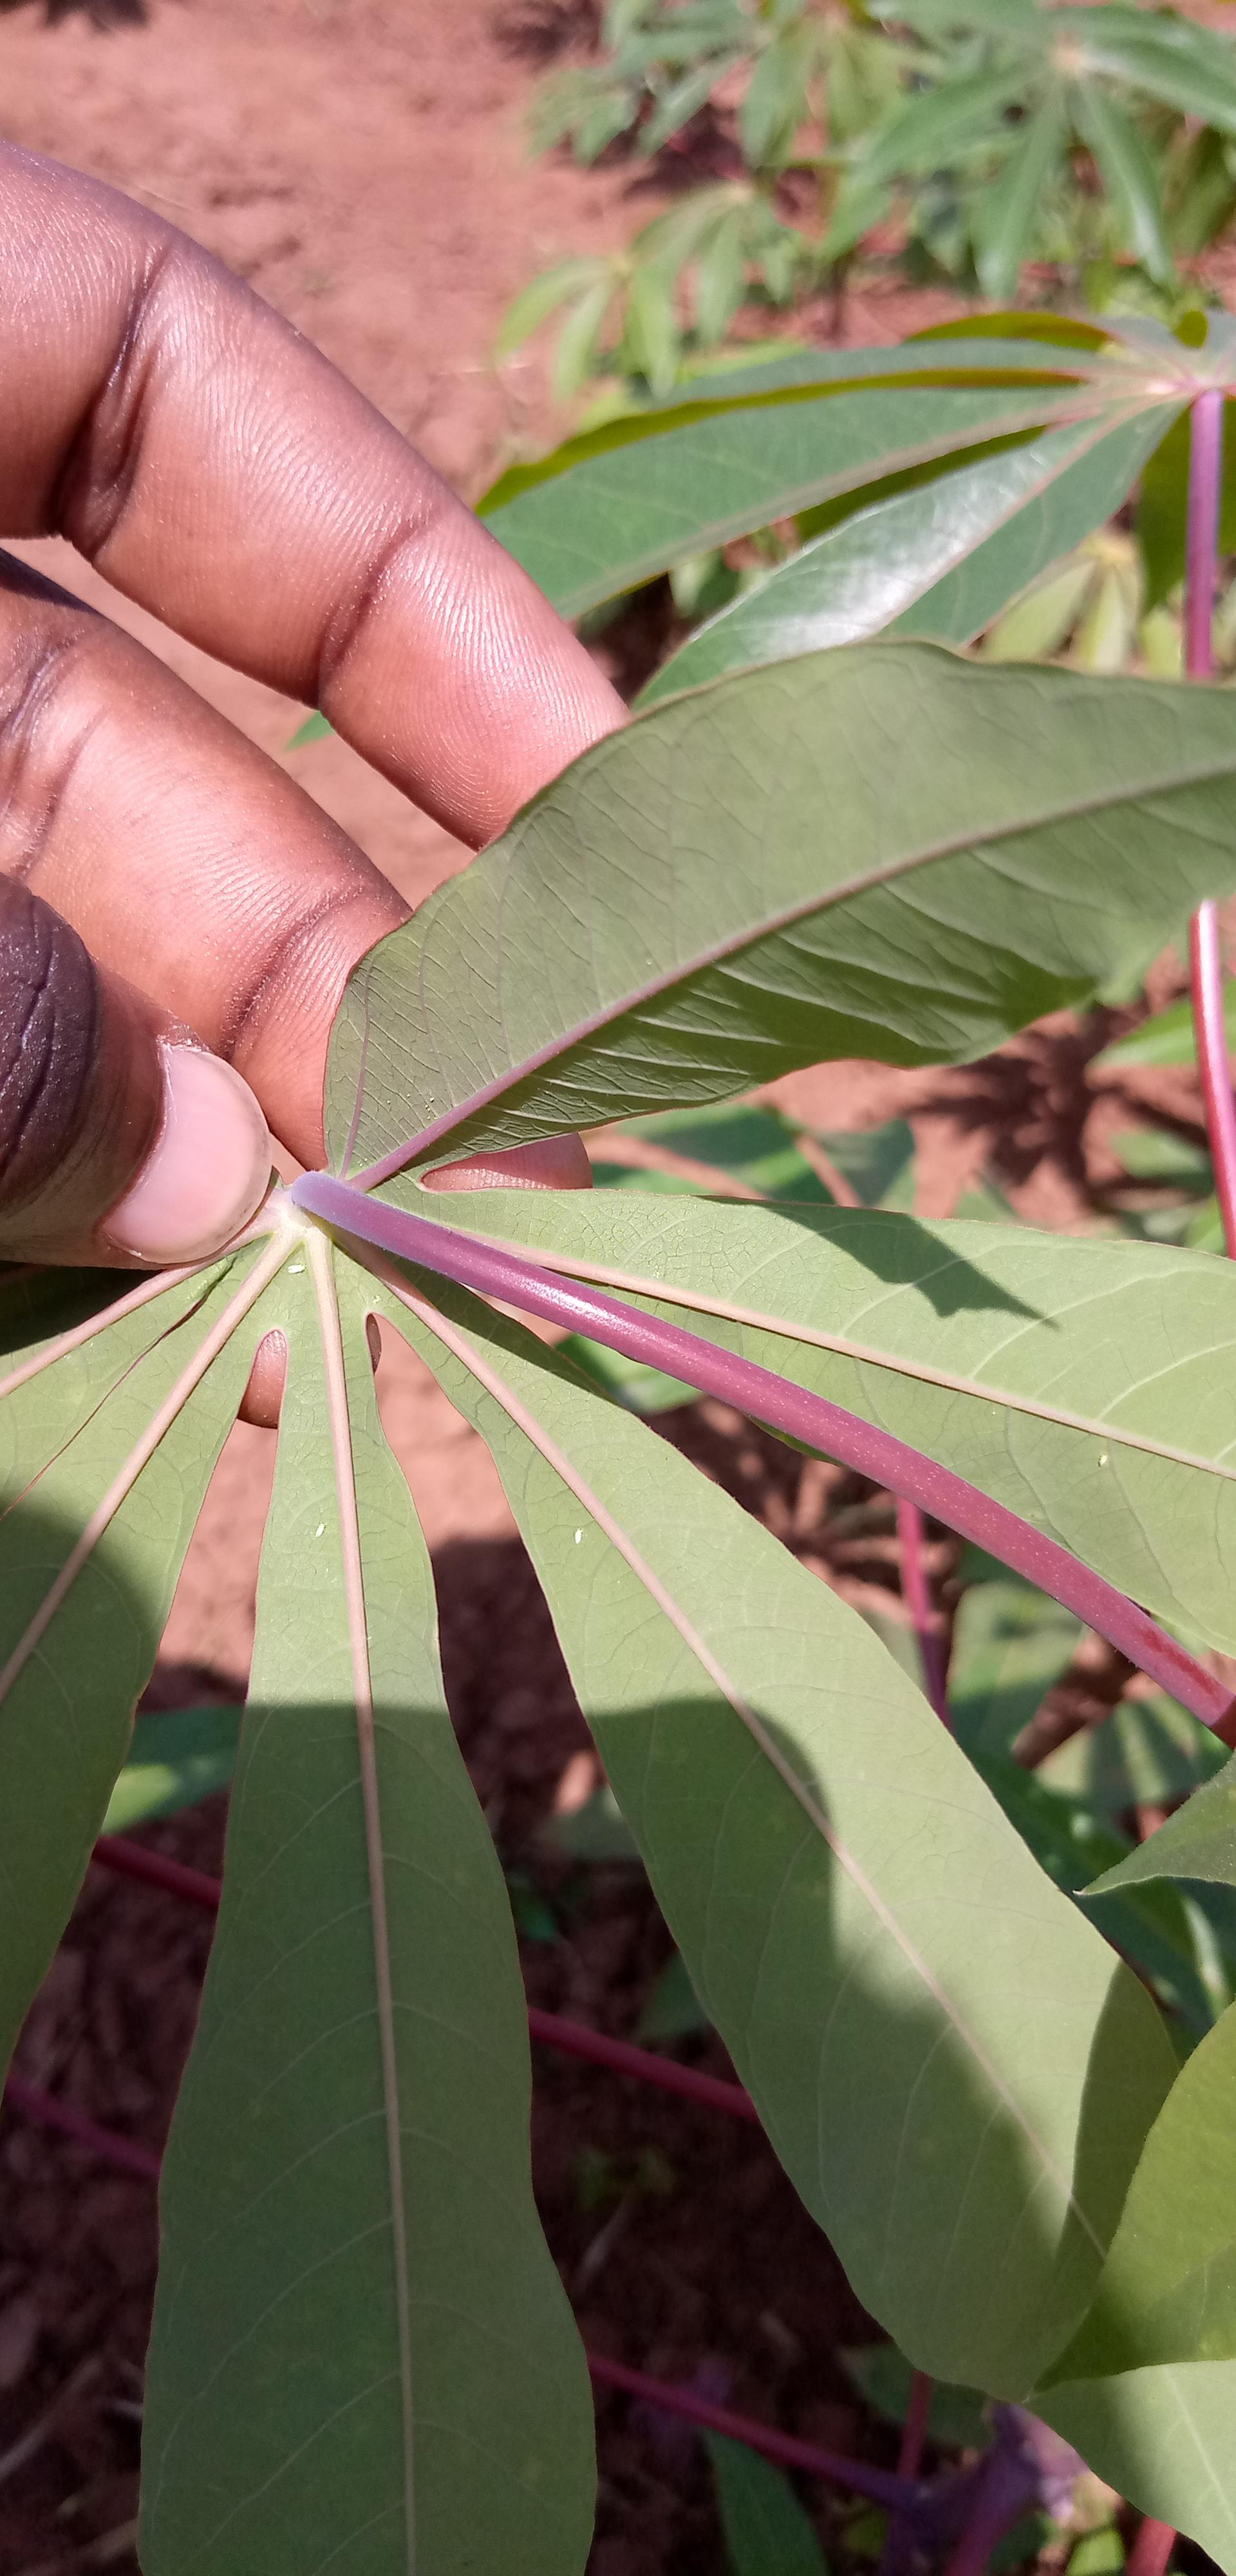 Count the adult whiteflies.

4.